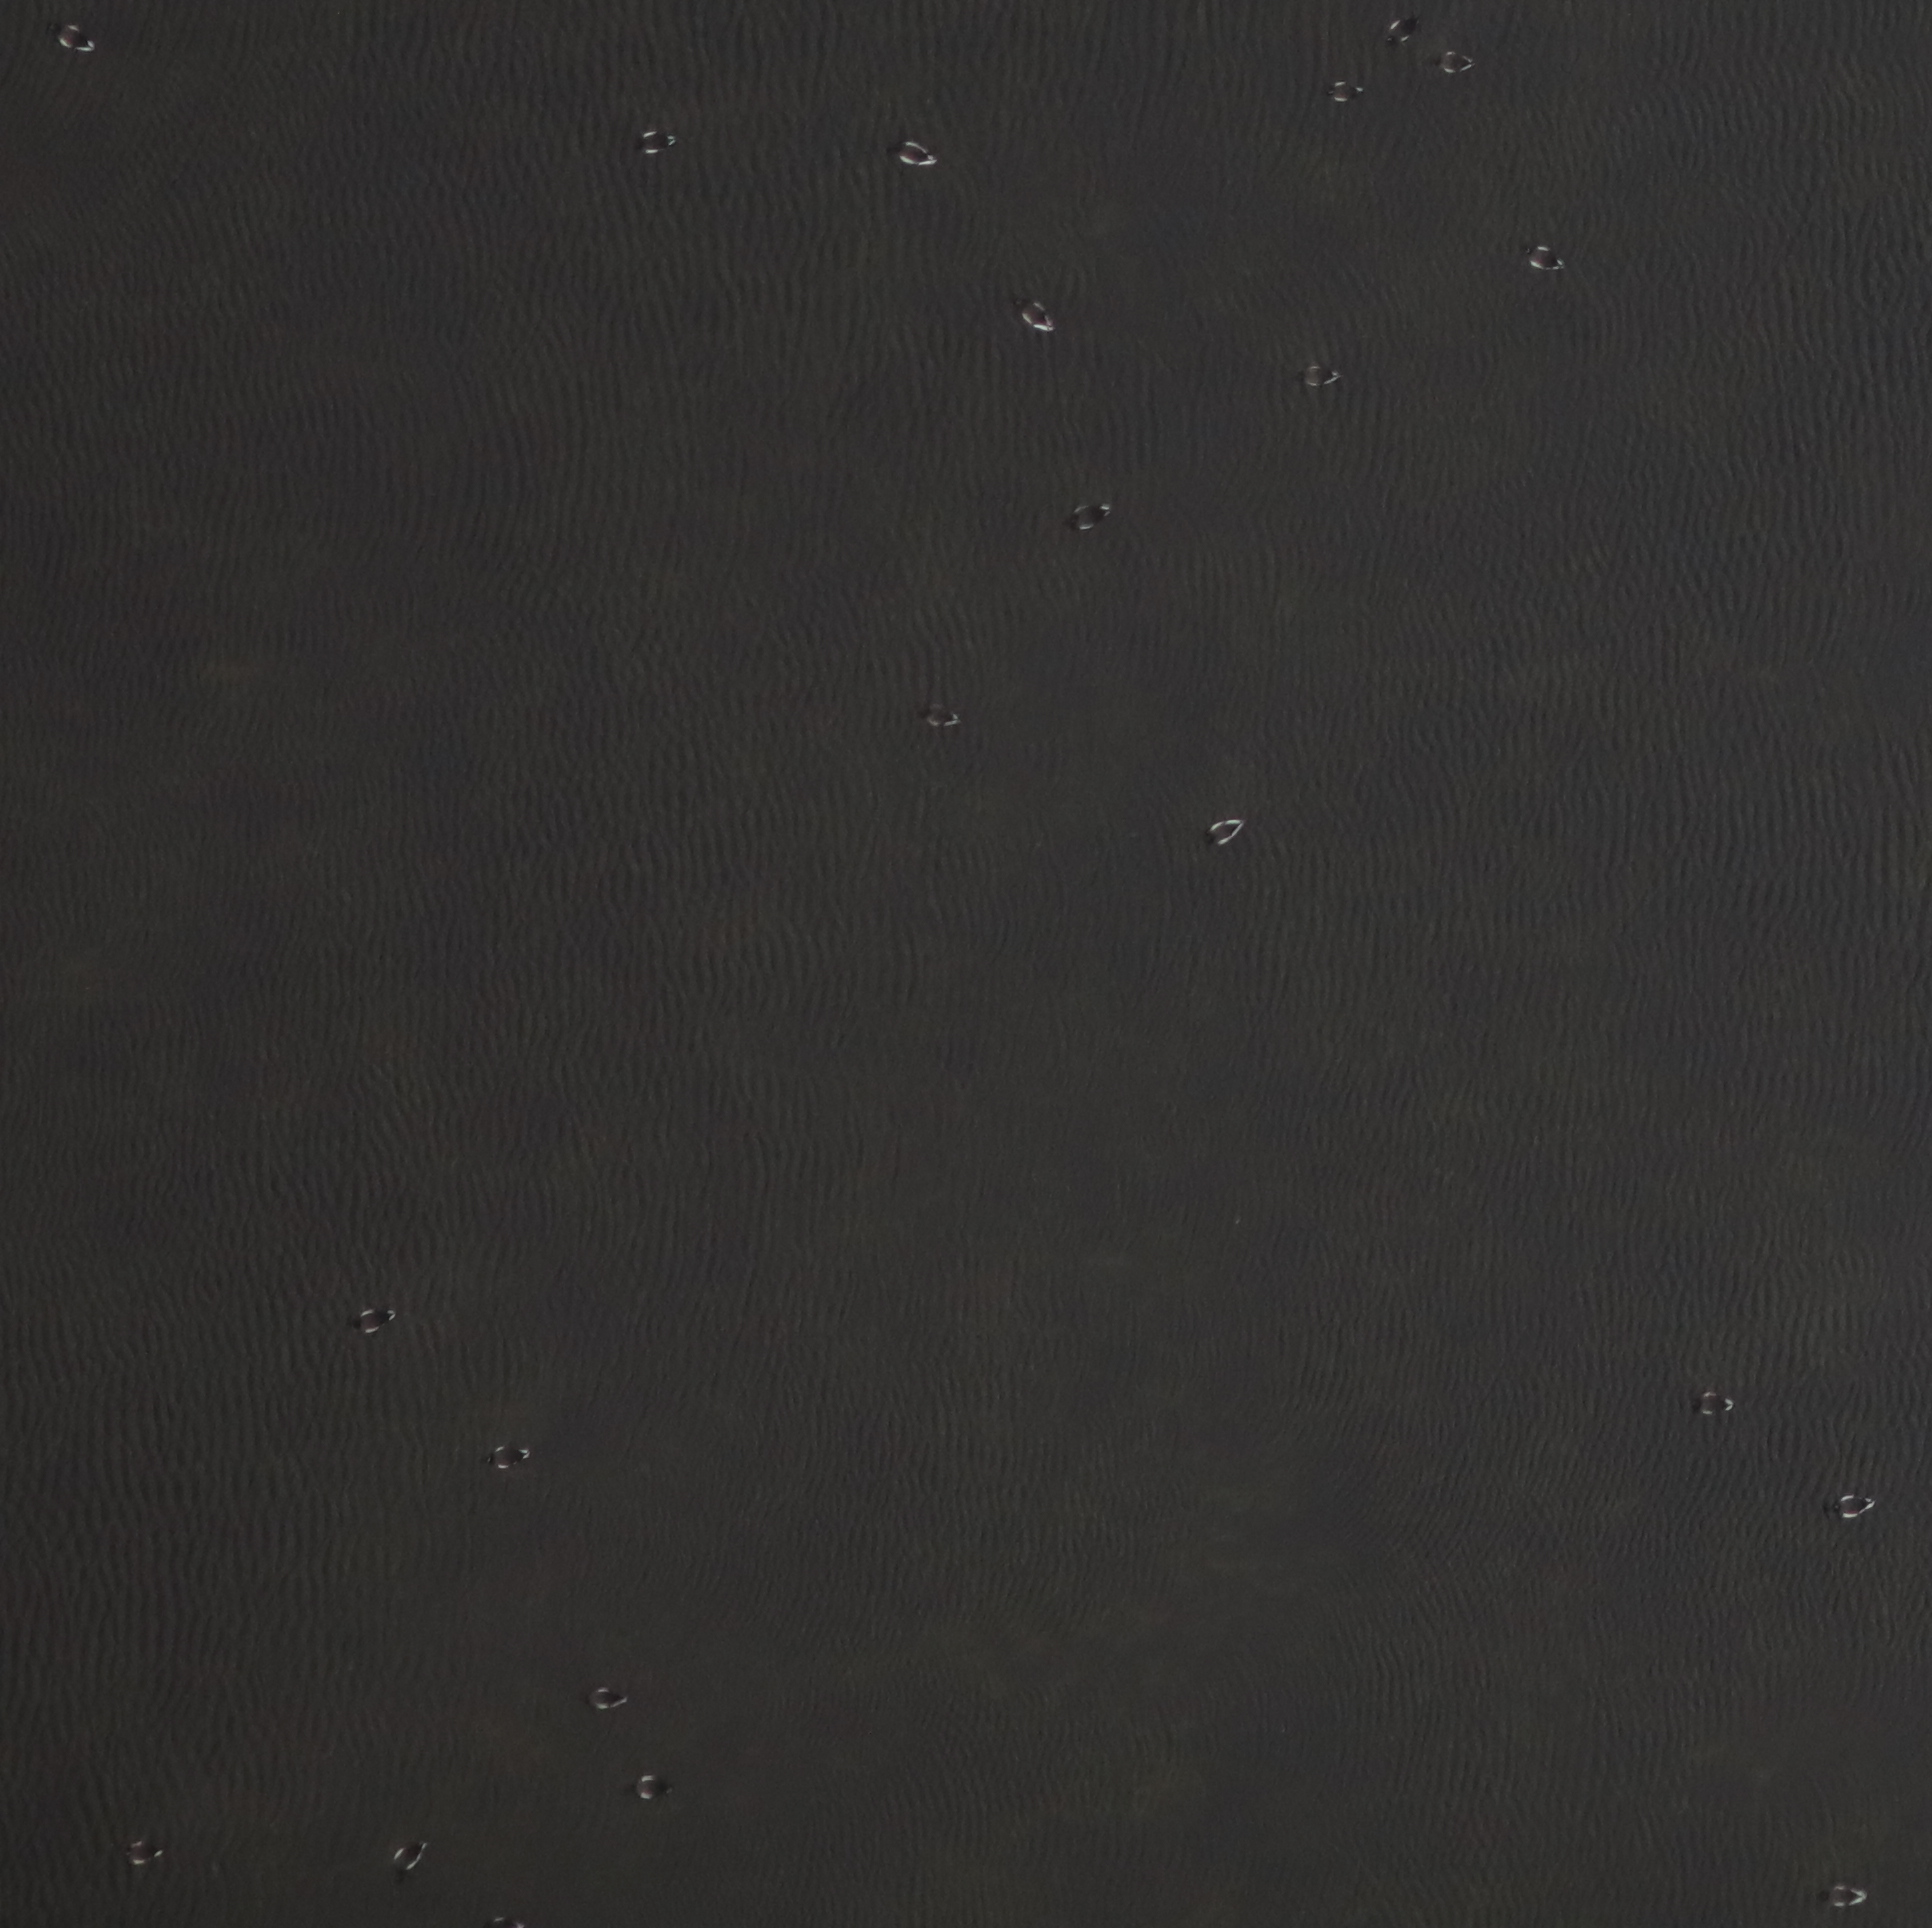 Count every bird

21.